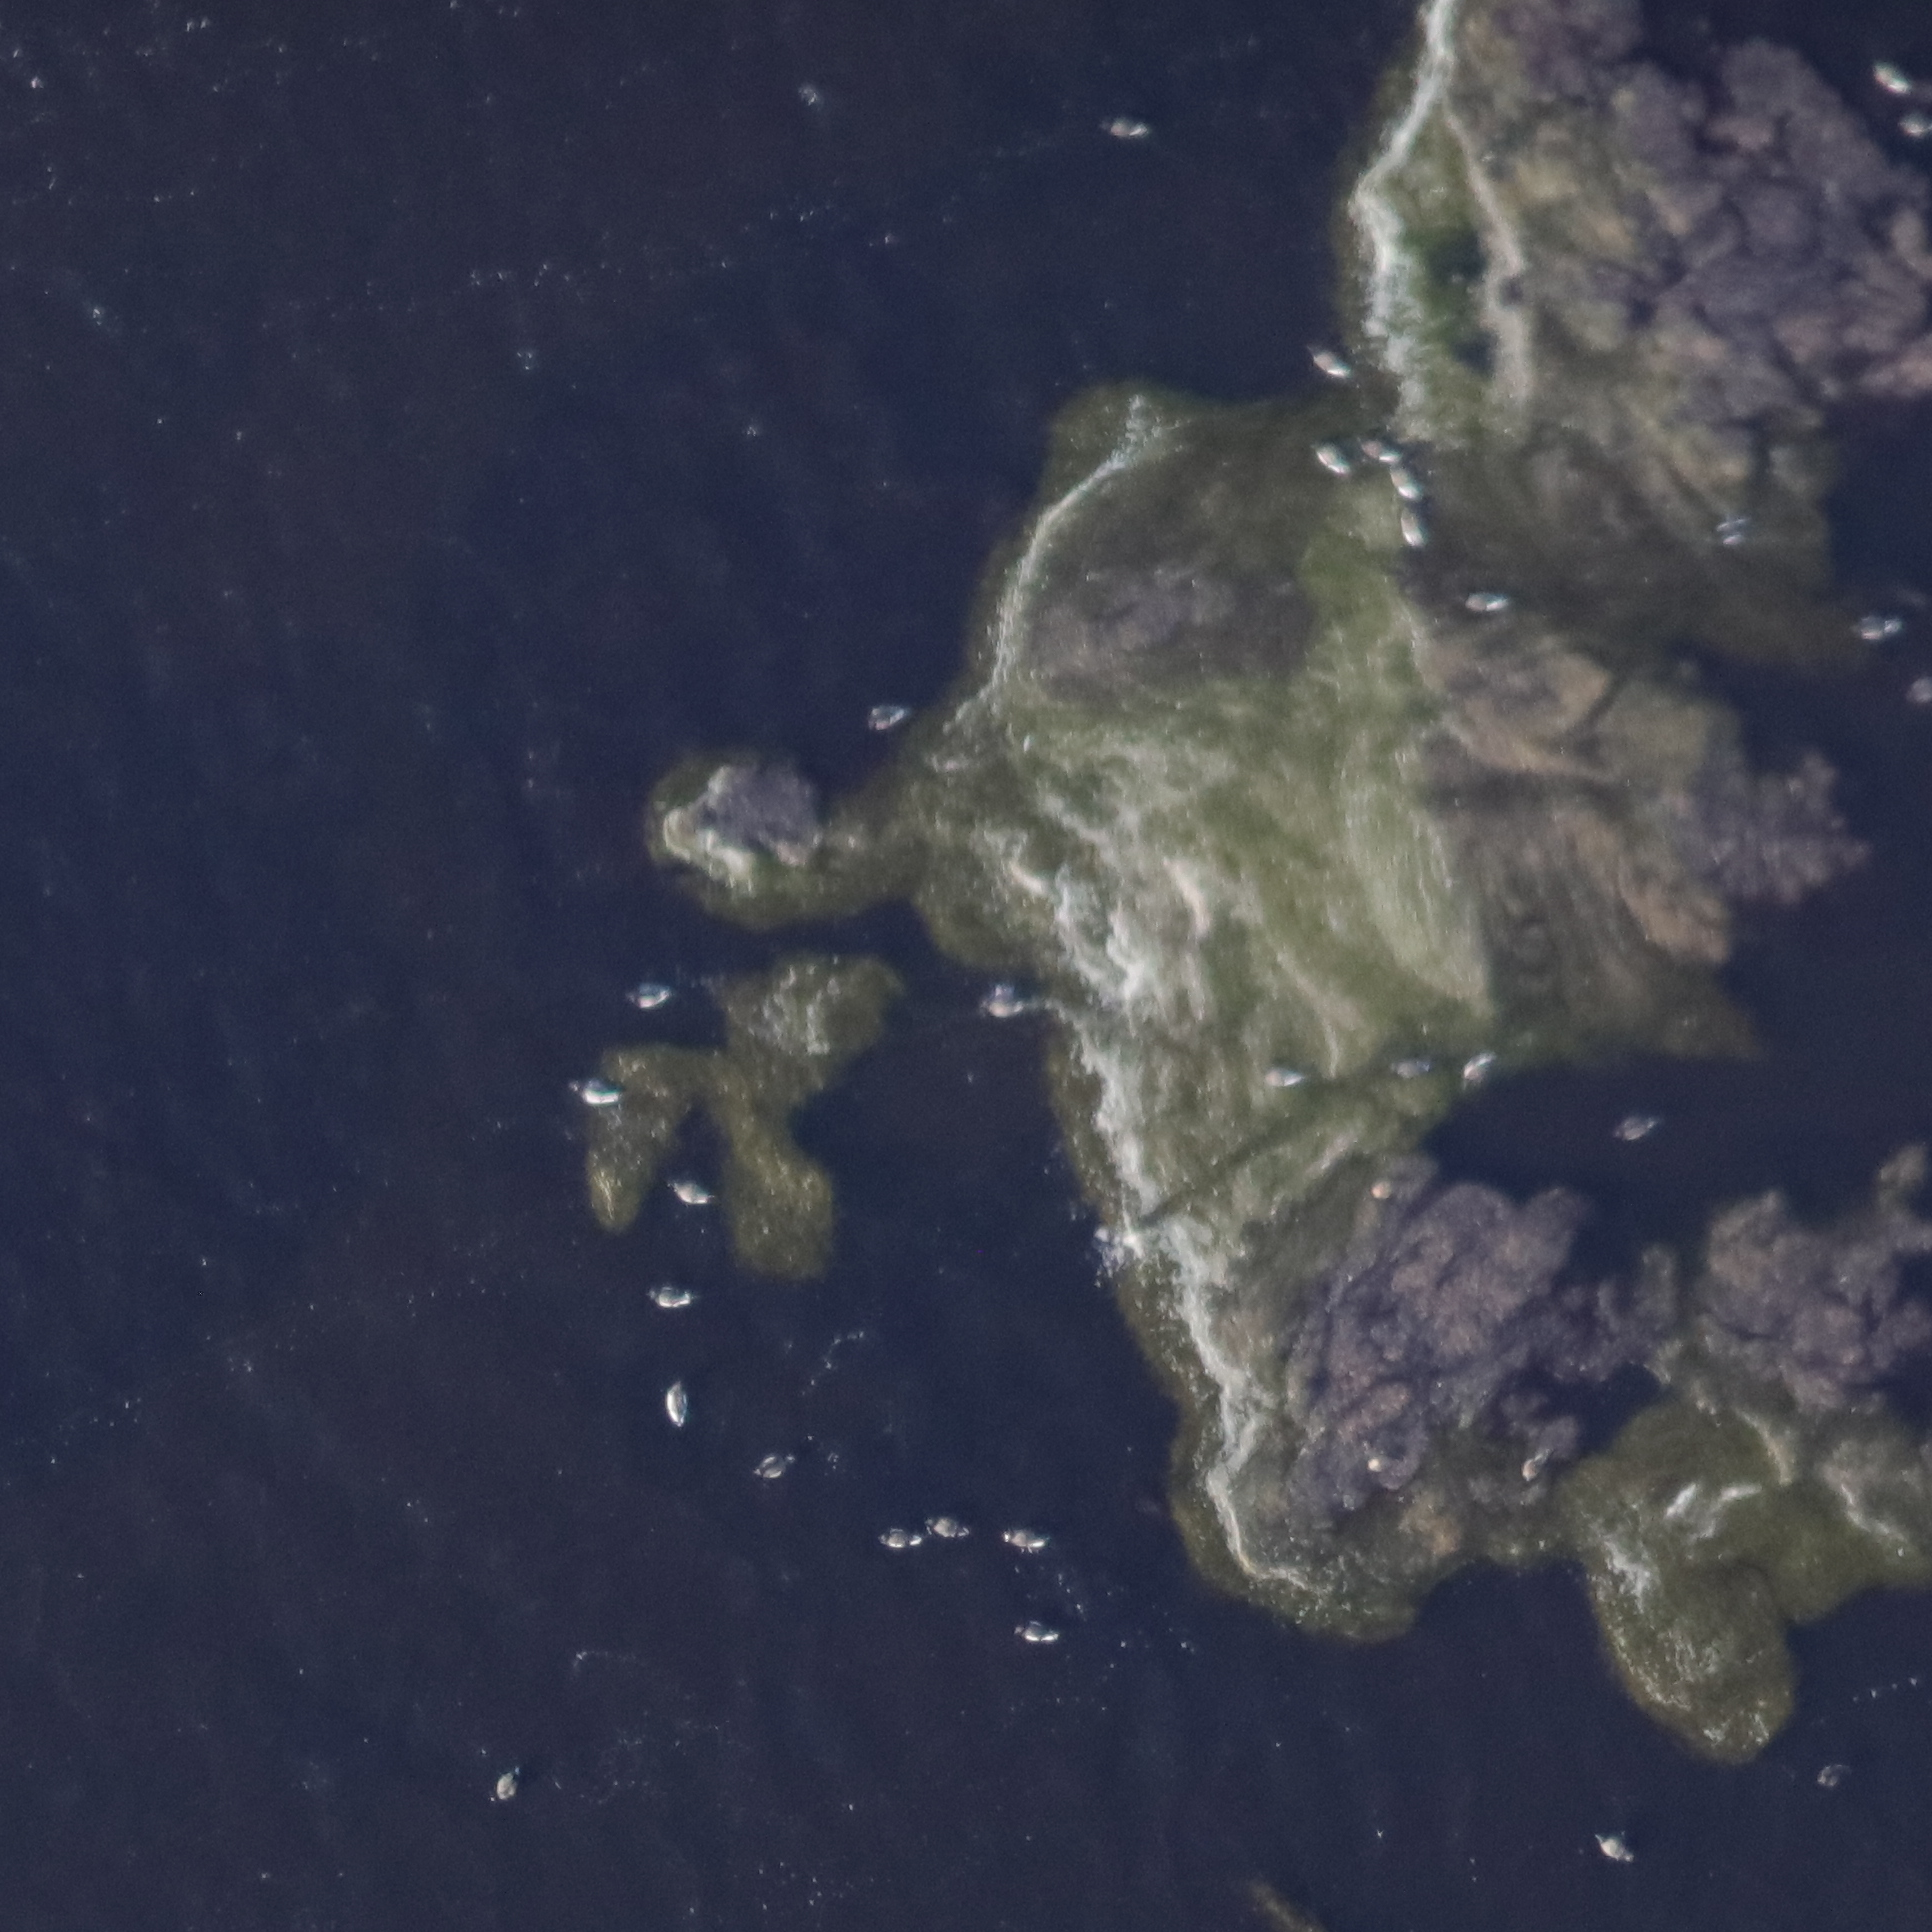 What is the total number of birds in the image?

31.